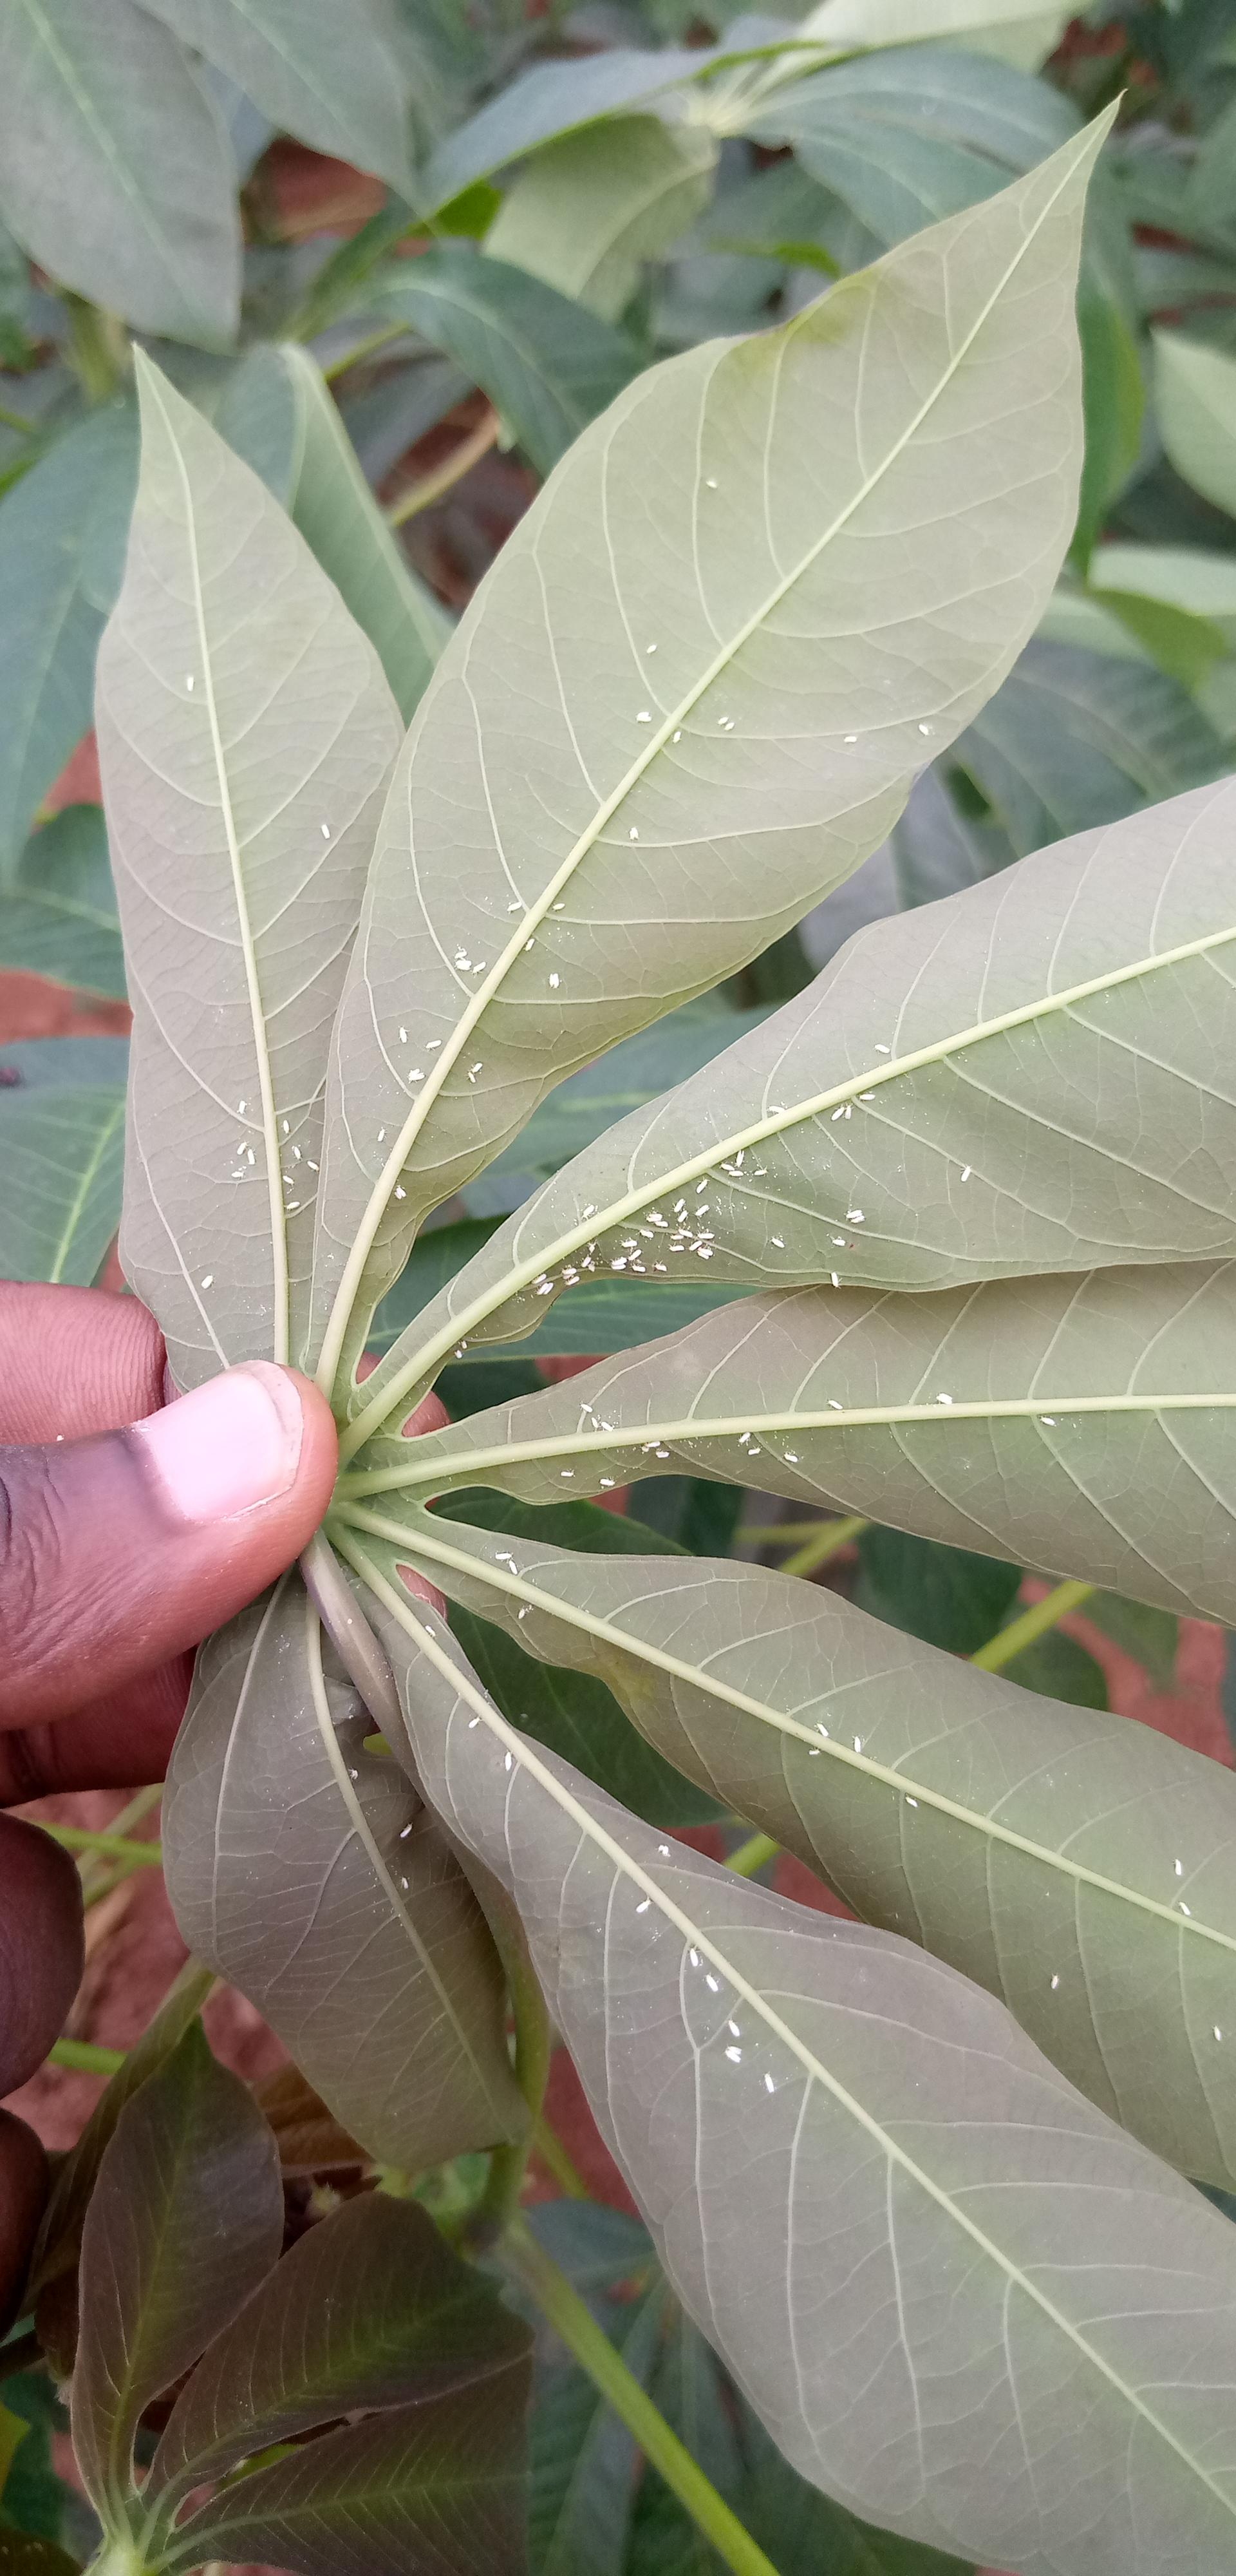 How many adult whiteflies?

128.